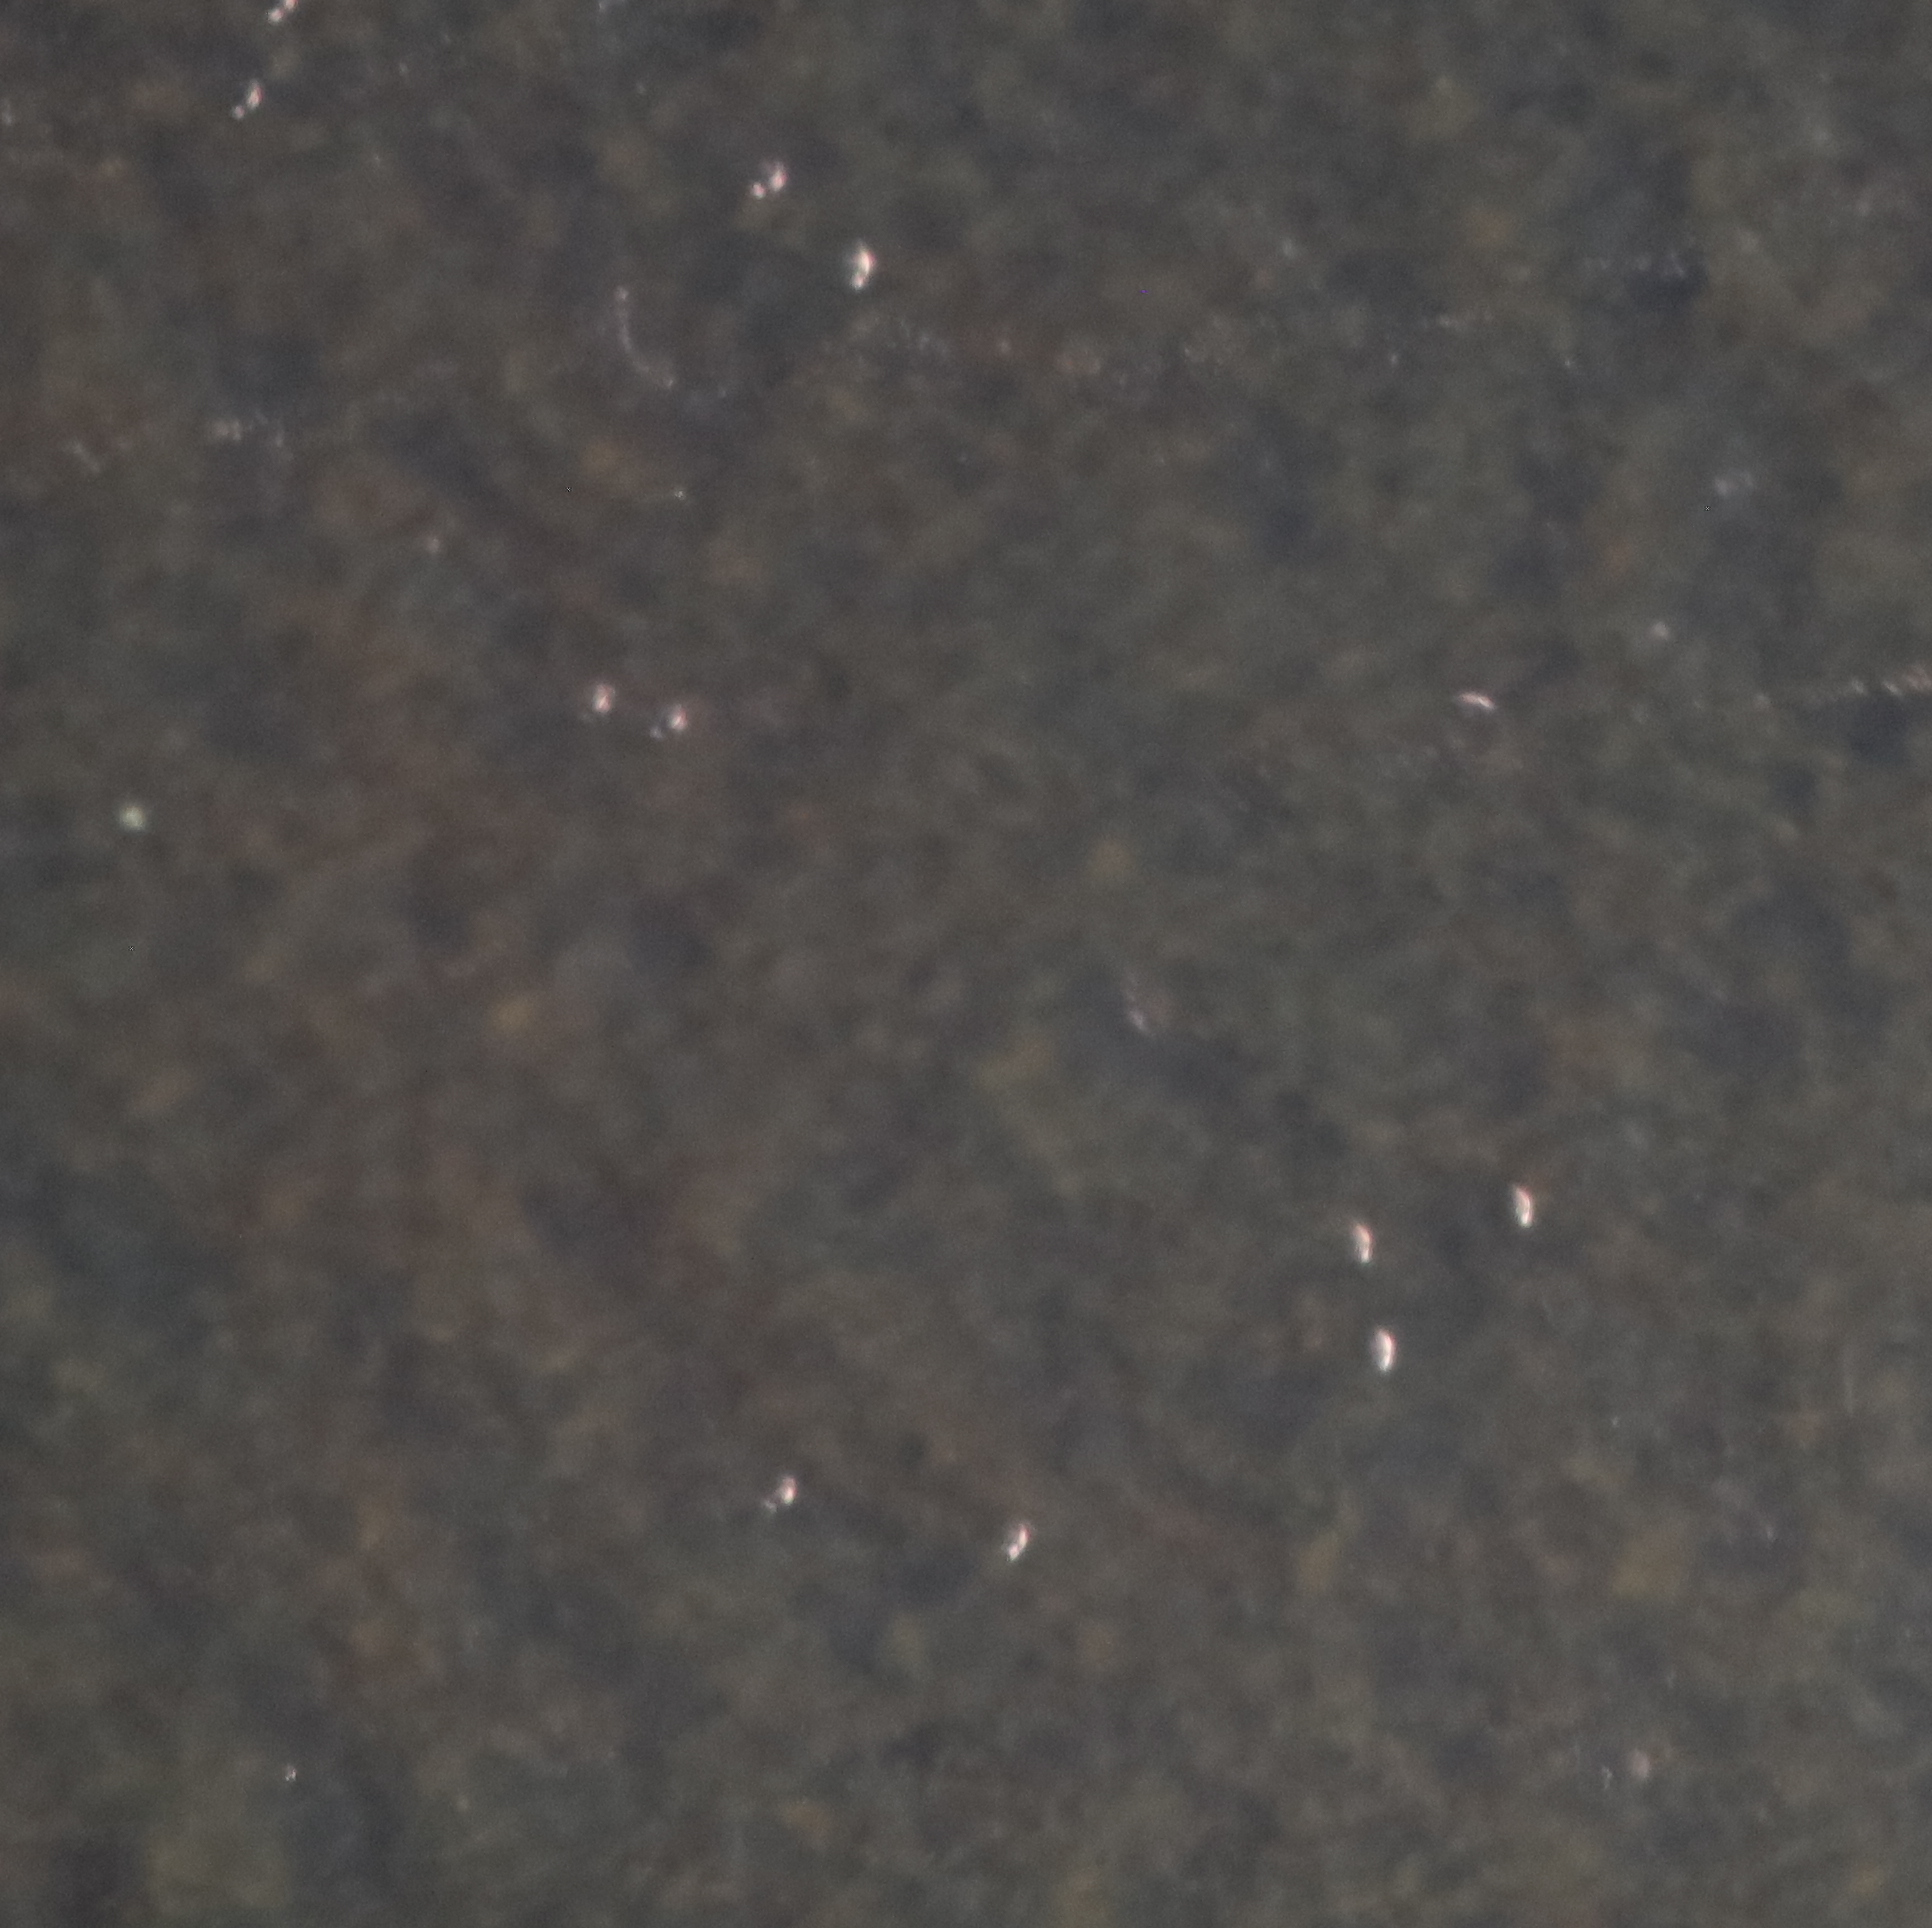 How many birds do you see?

11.